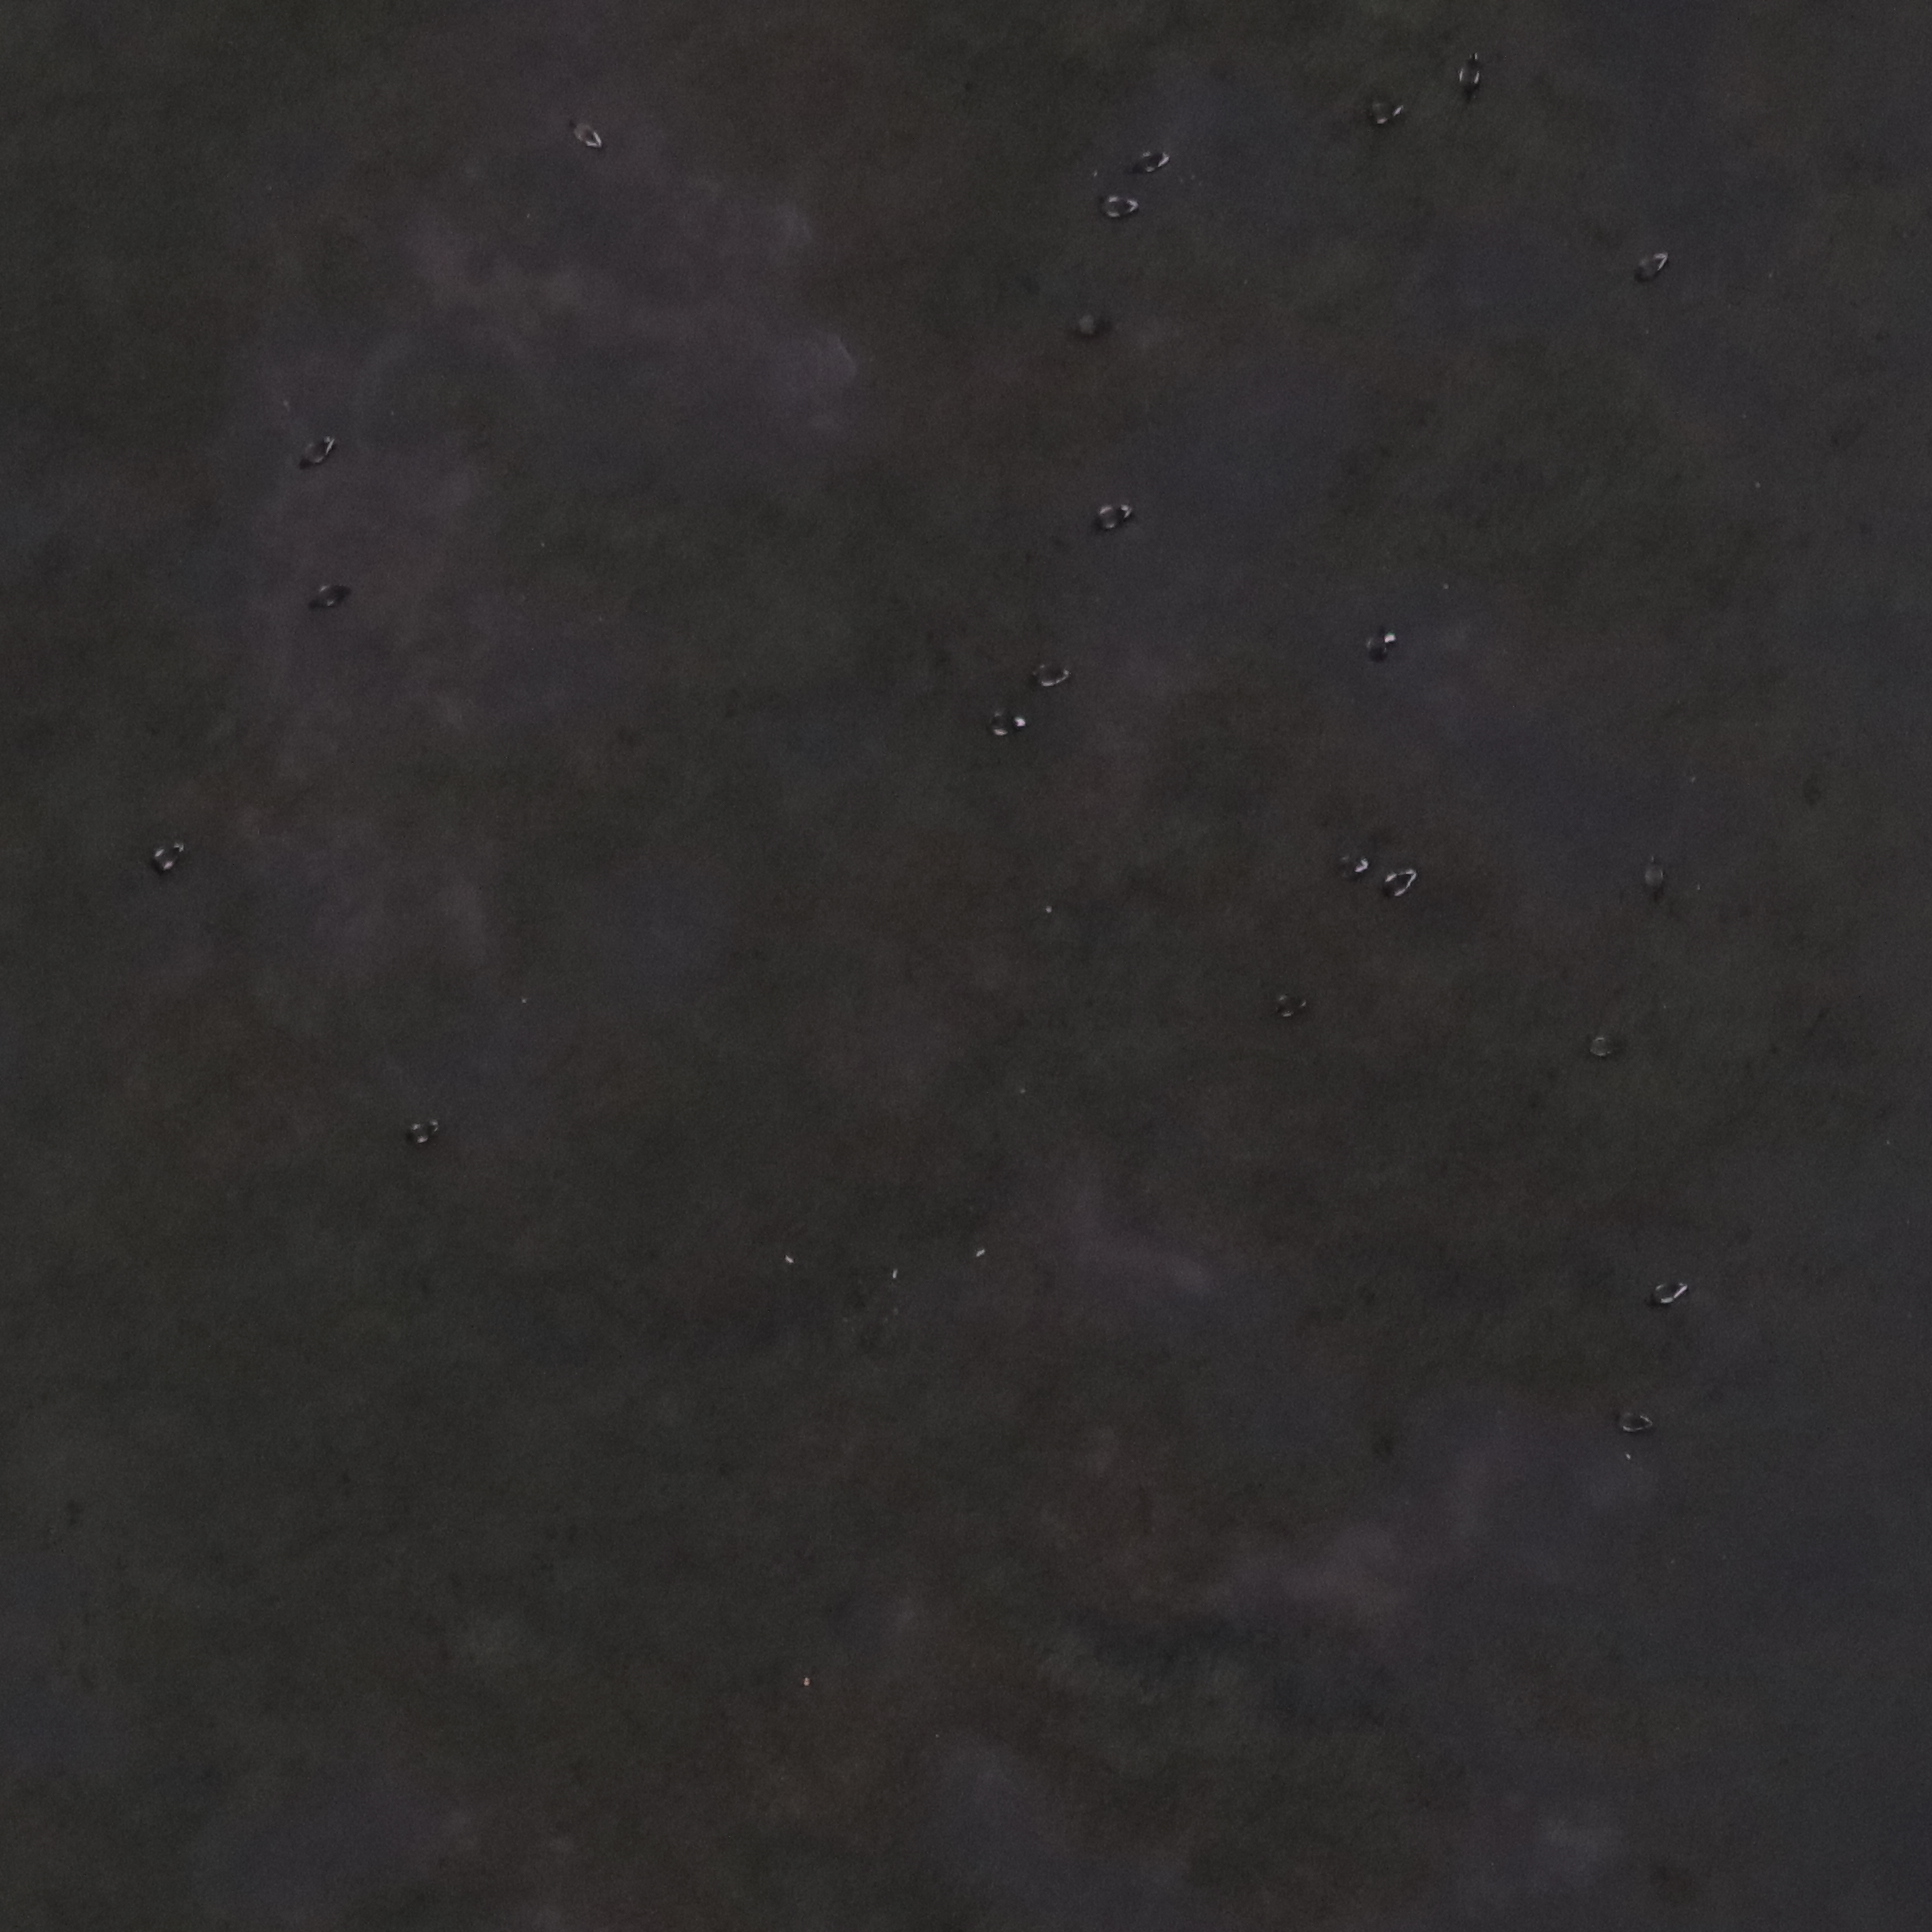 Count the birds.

22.